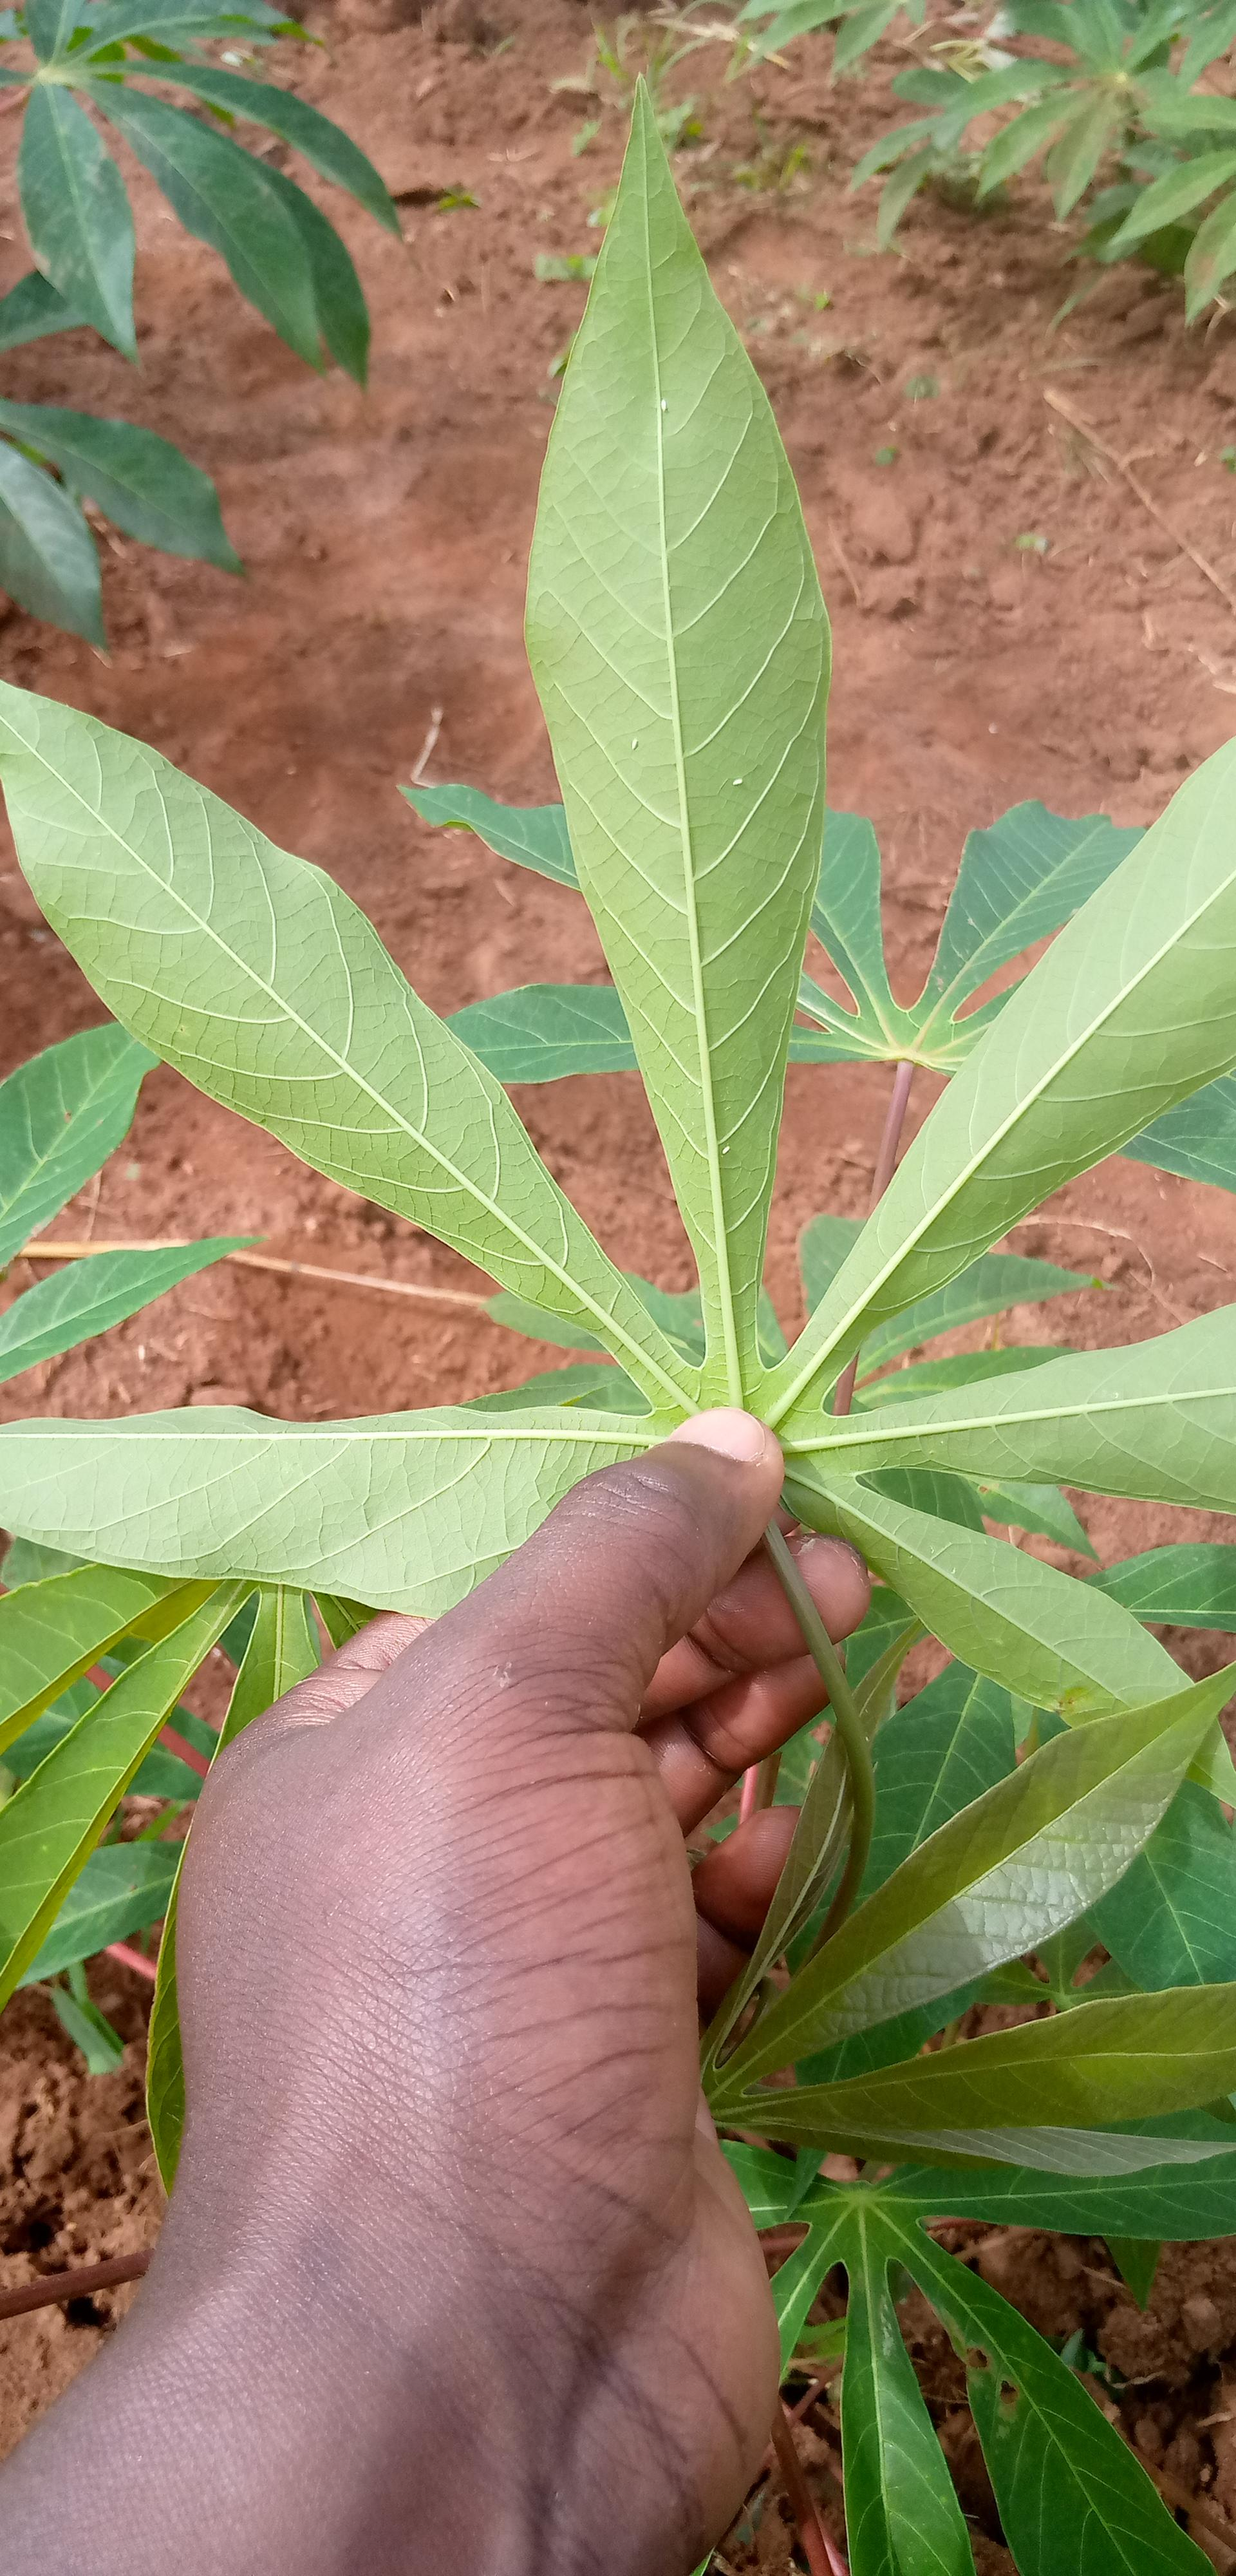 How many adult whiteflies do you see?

4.